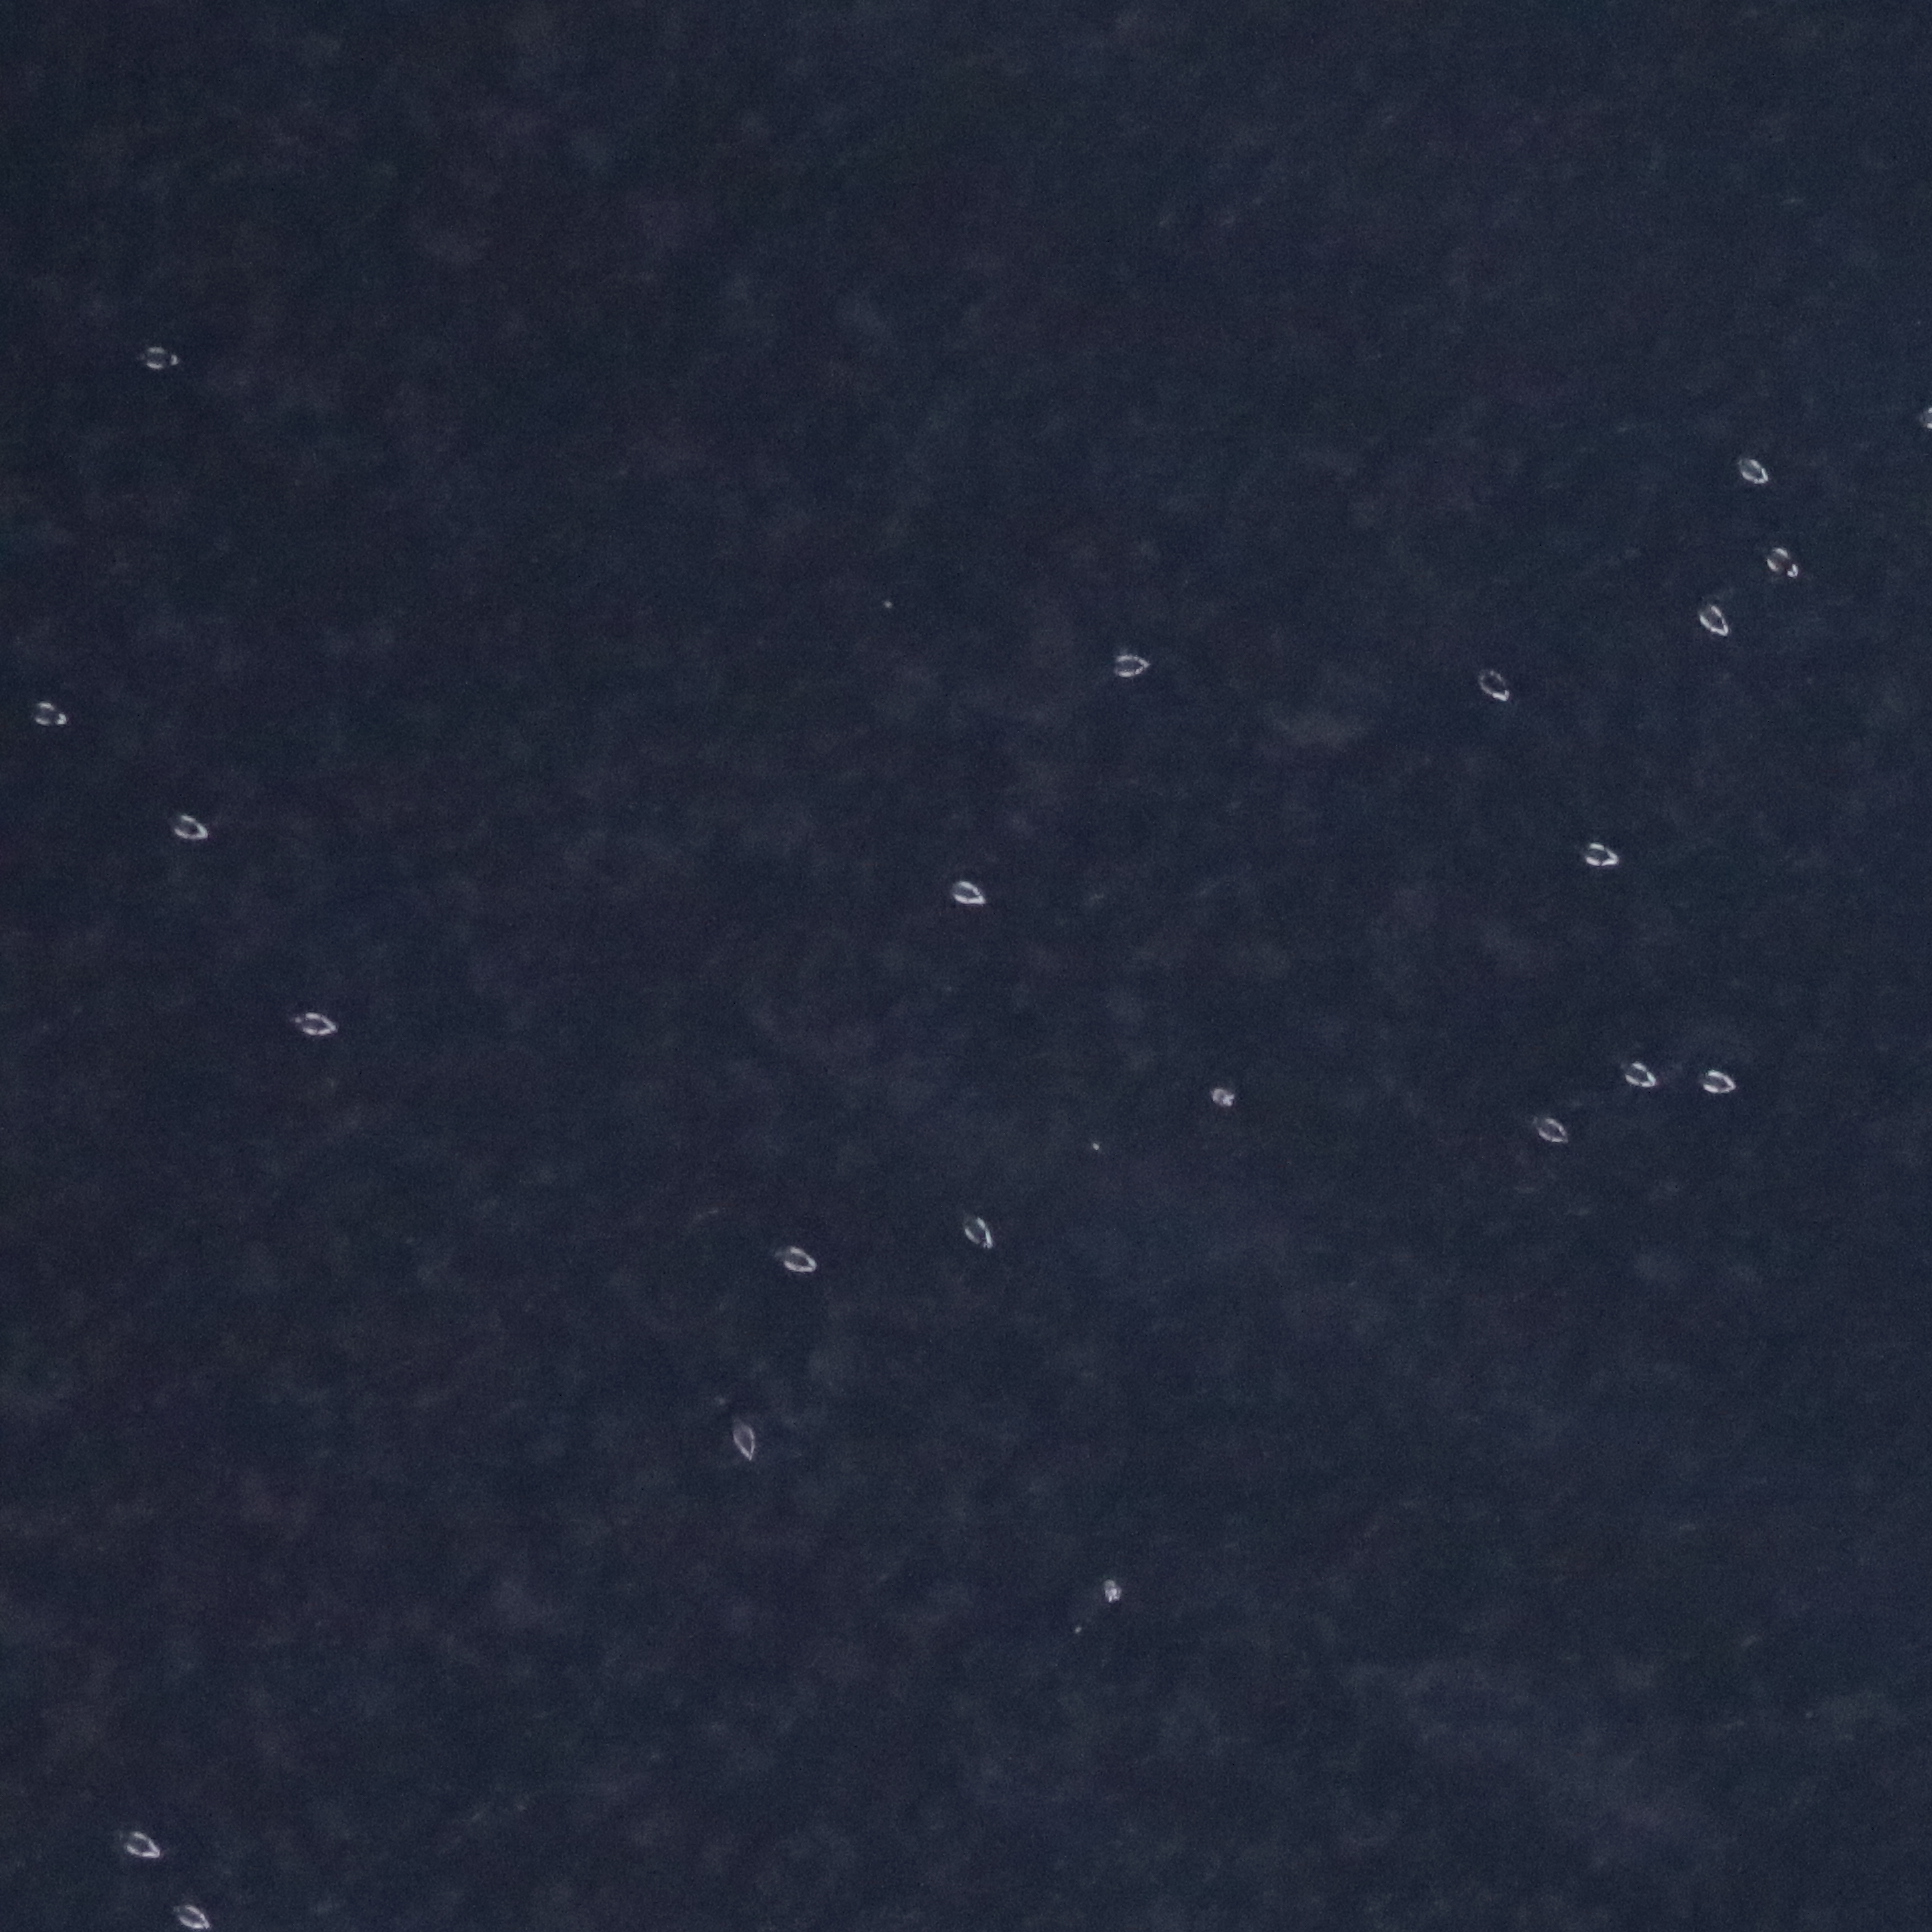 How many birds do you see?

21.